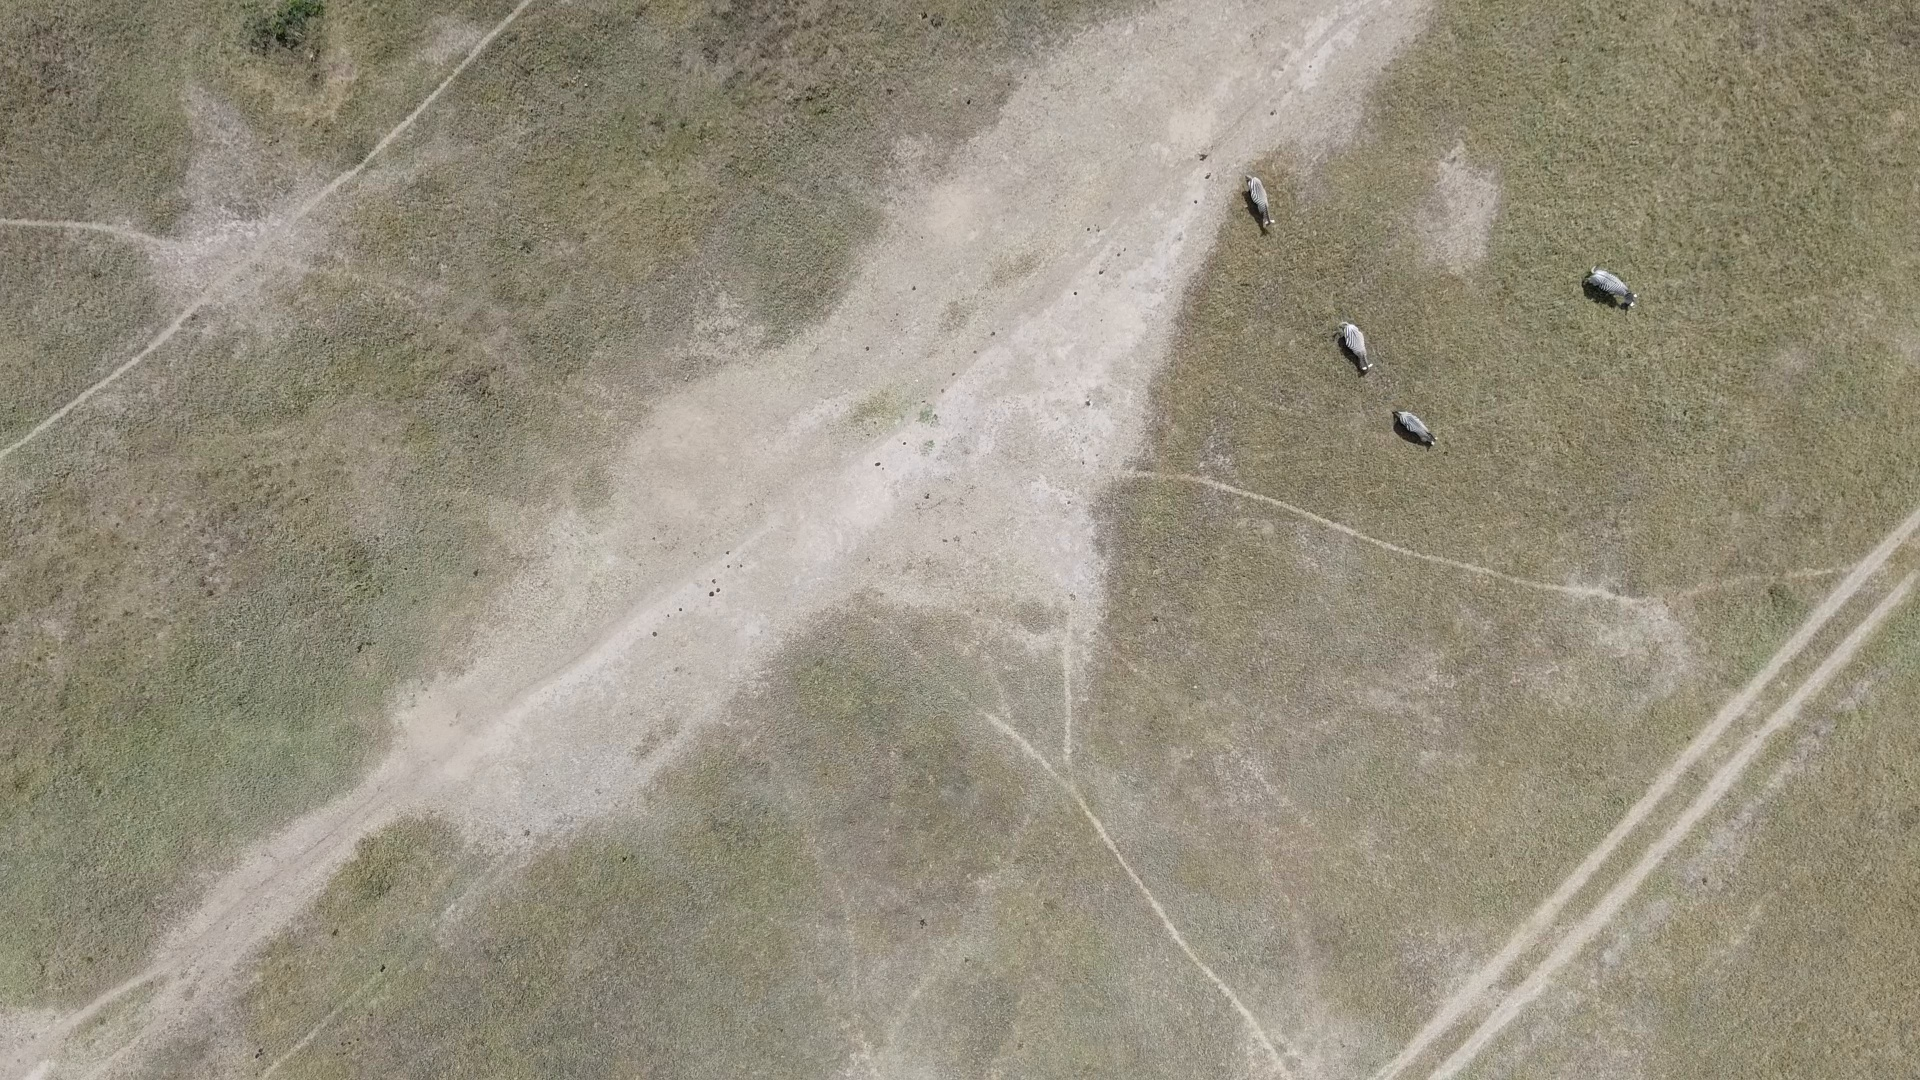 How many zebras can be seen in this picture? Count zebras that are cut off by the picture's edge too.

4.